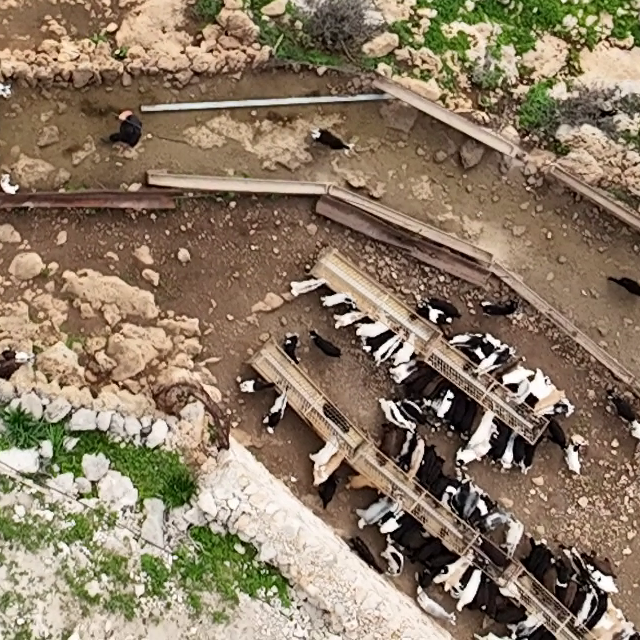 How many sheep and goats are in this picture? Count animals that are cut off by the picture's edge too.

102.